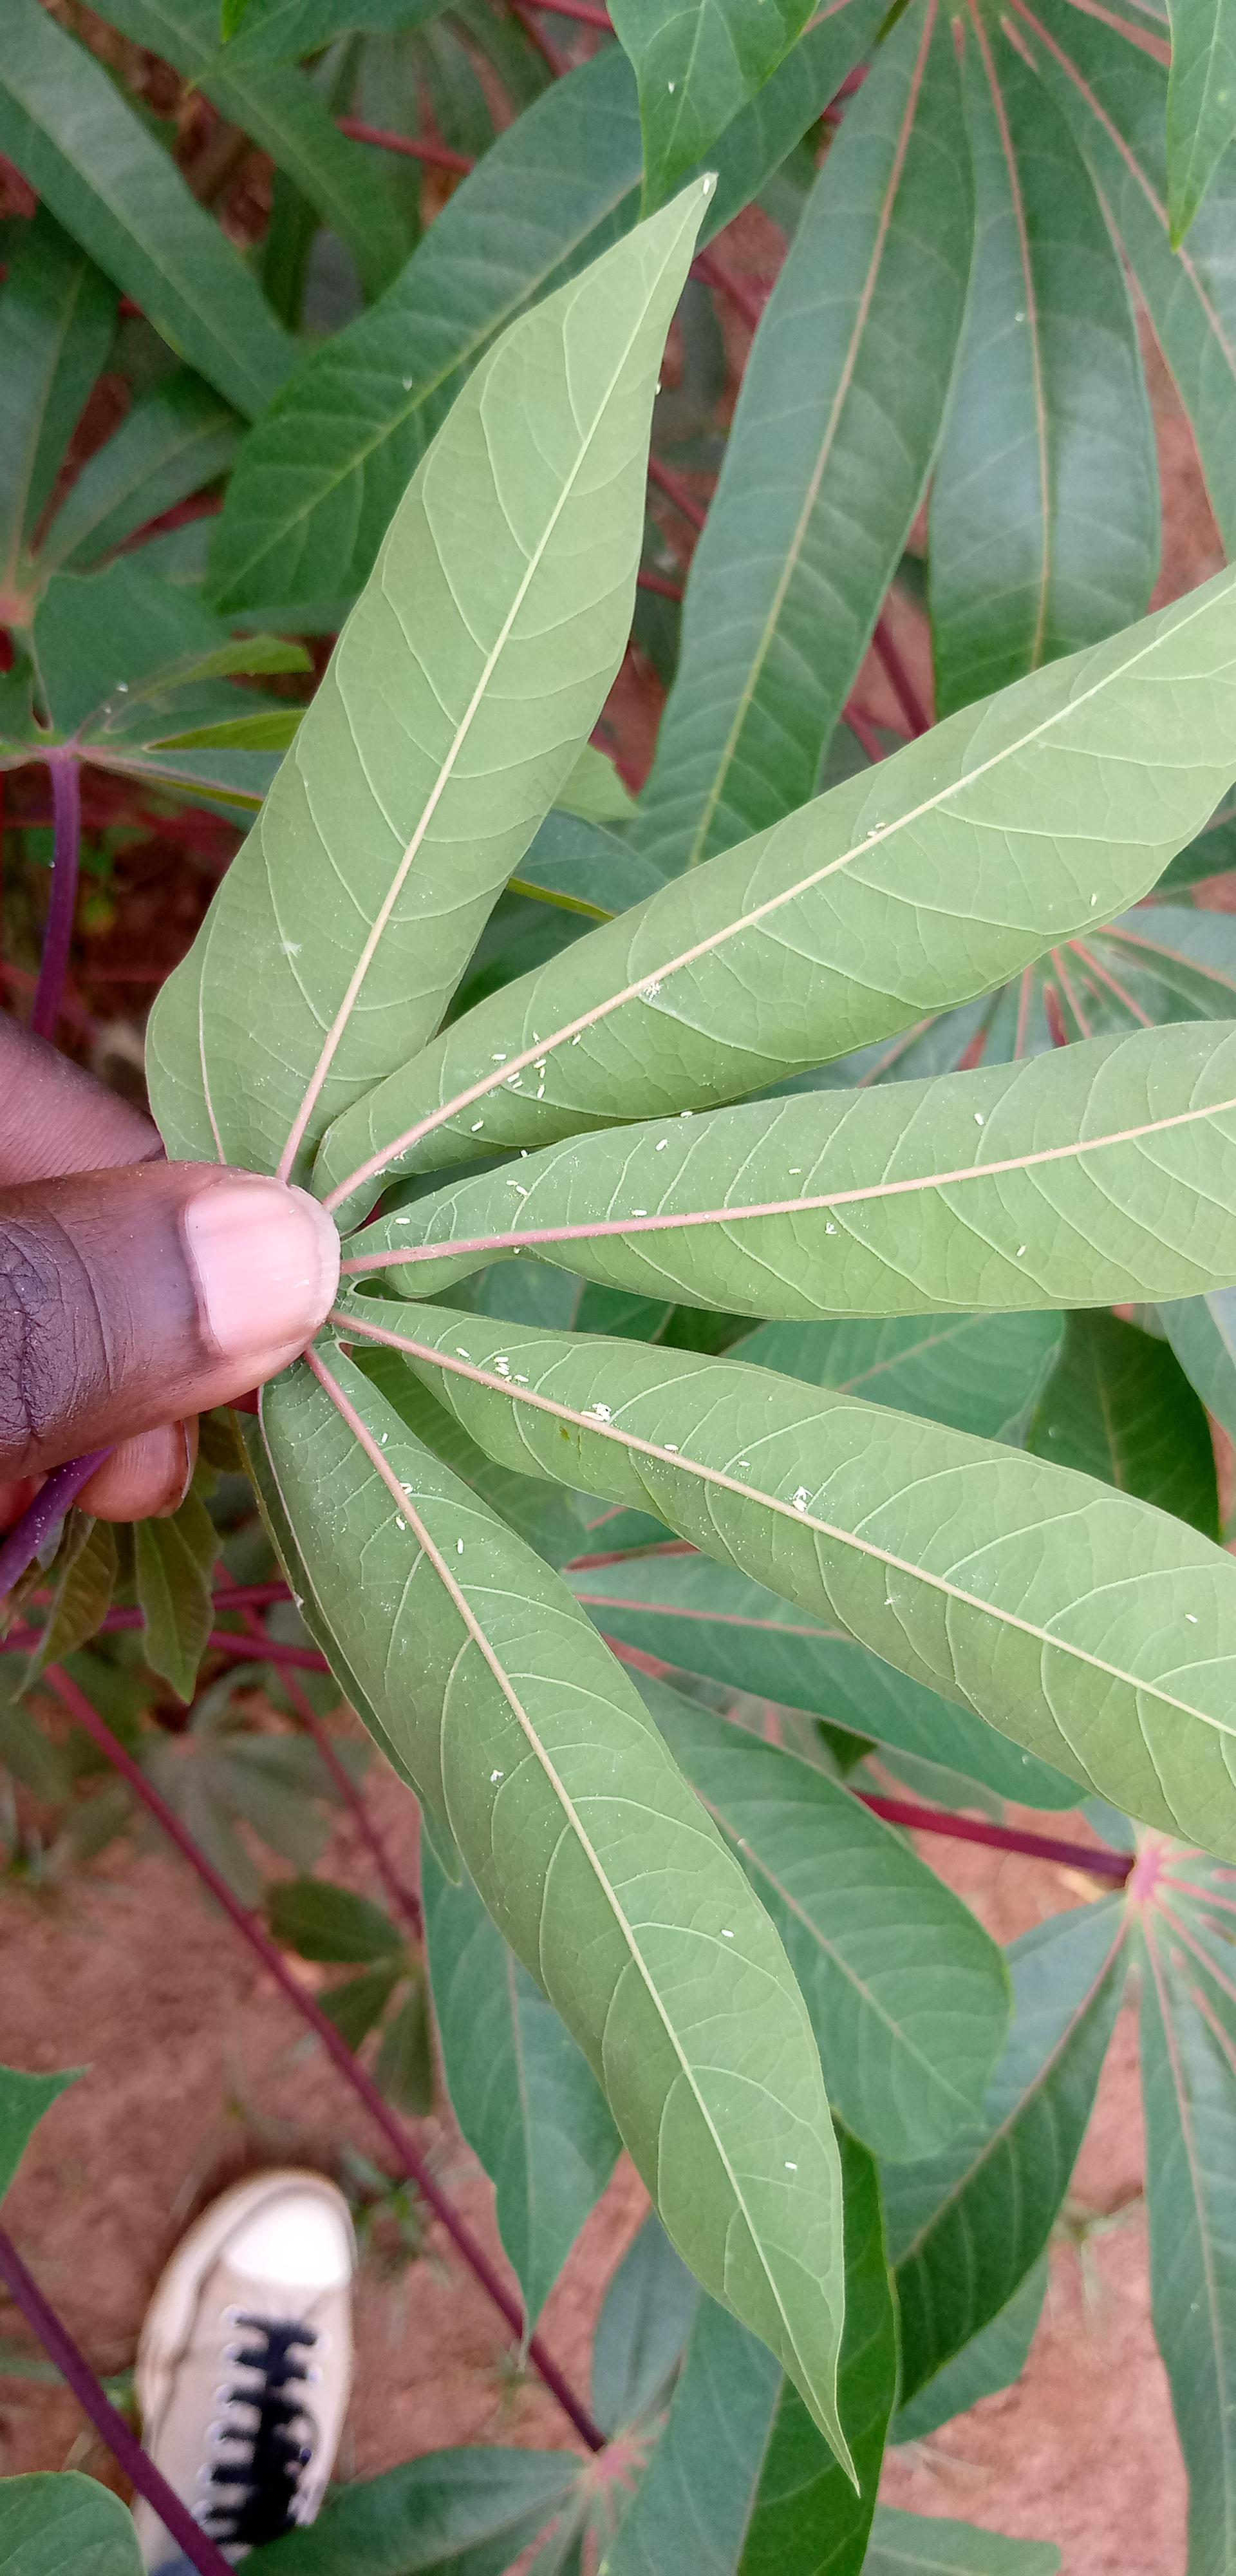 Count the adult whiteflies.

43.